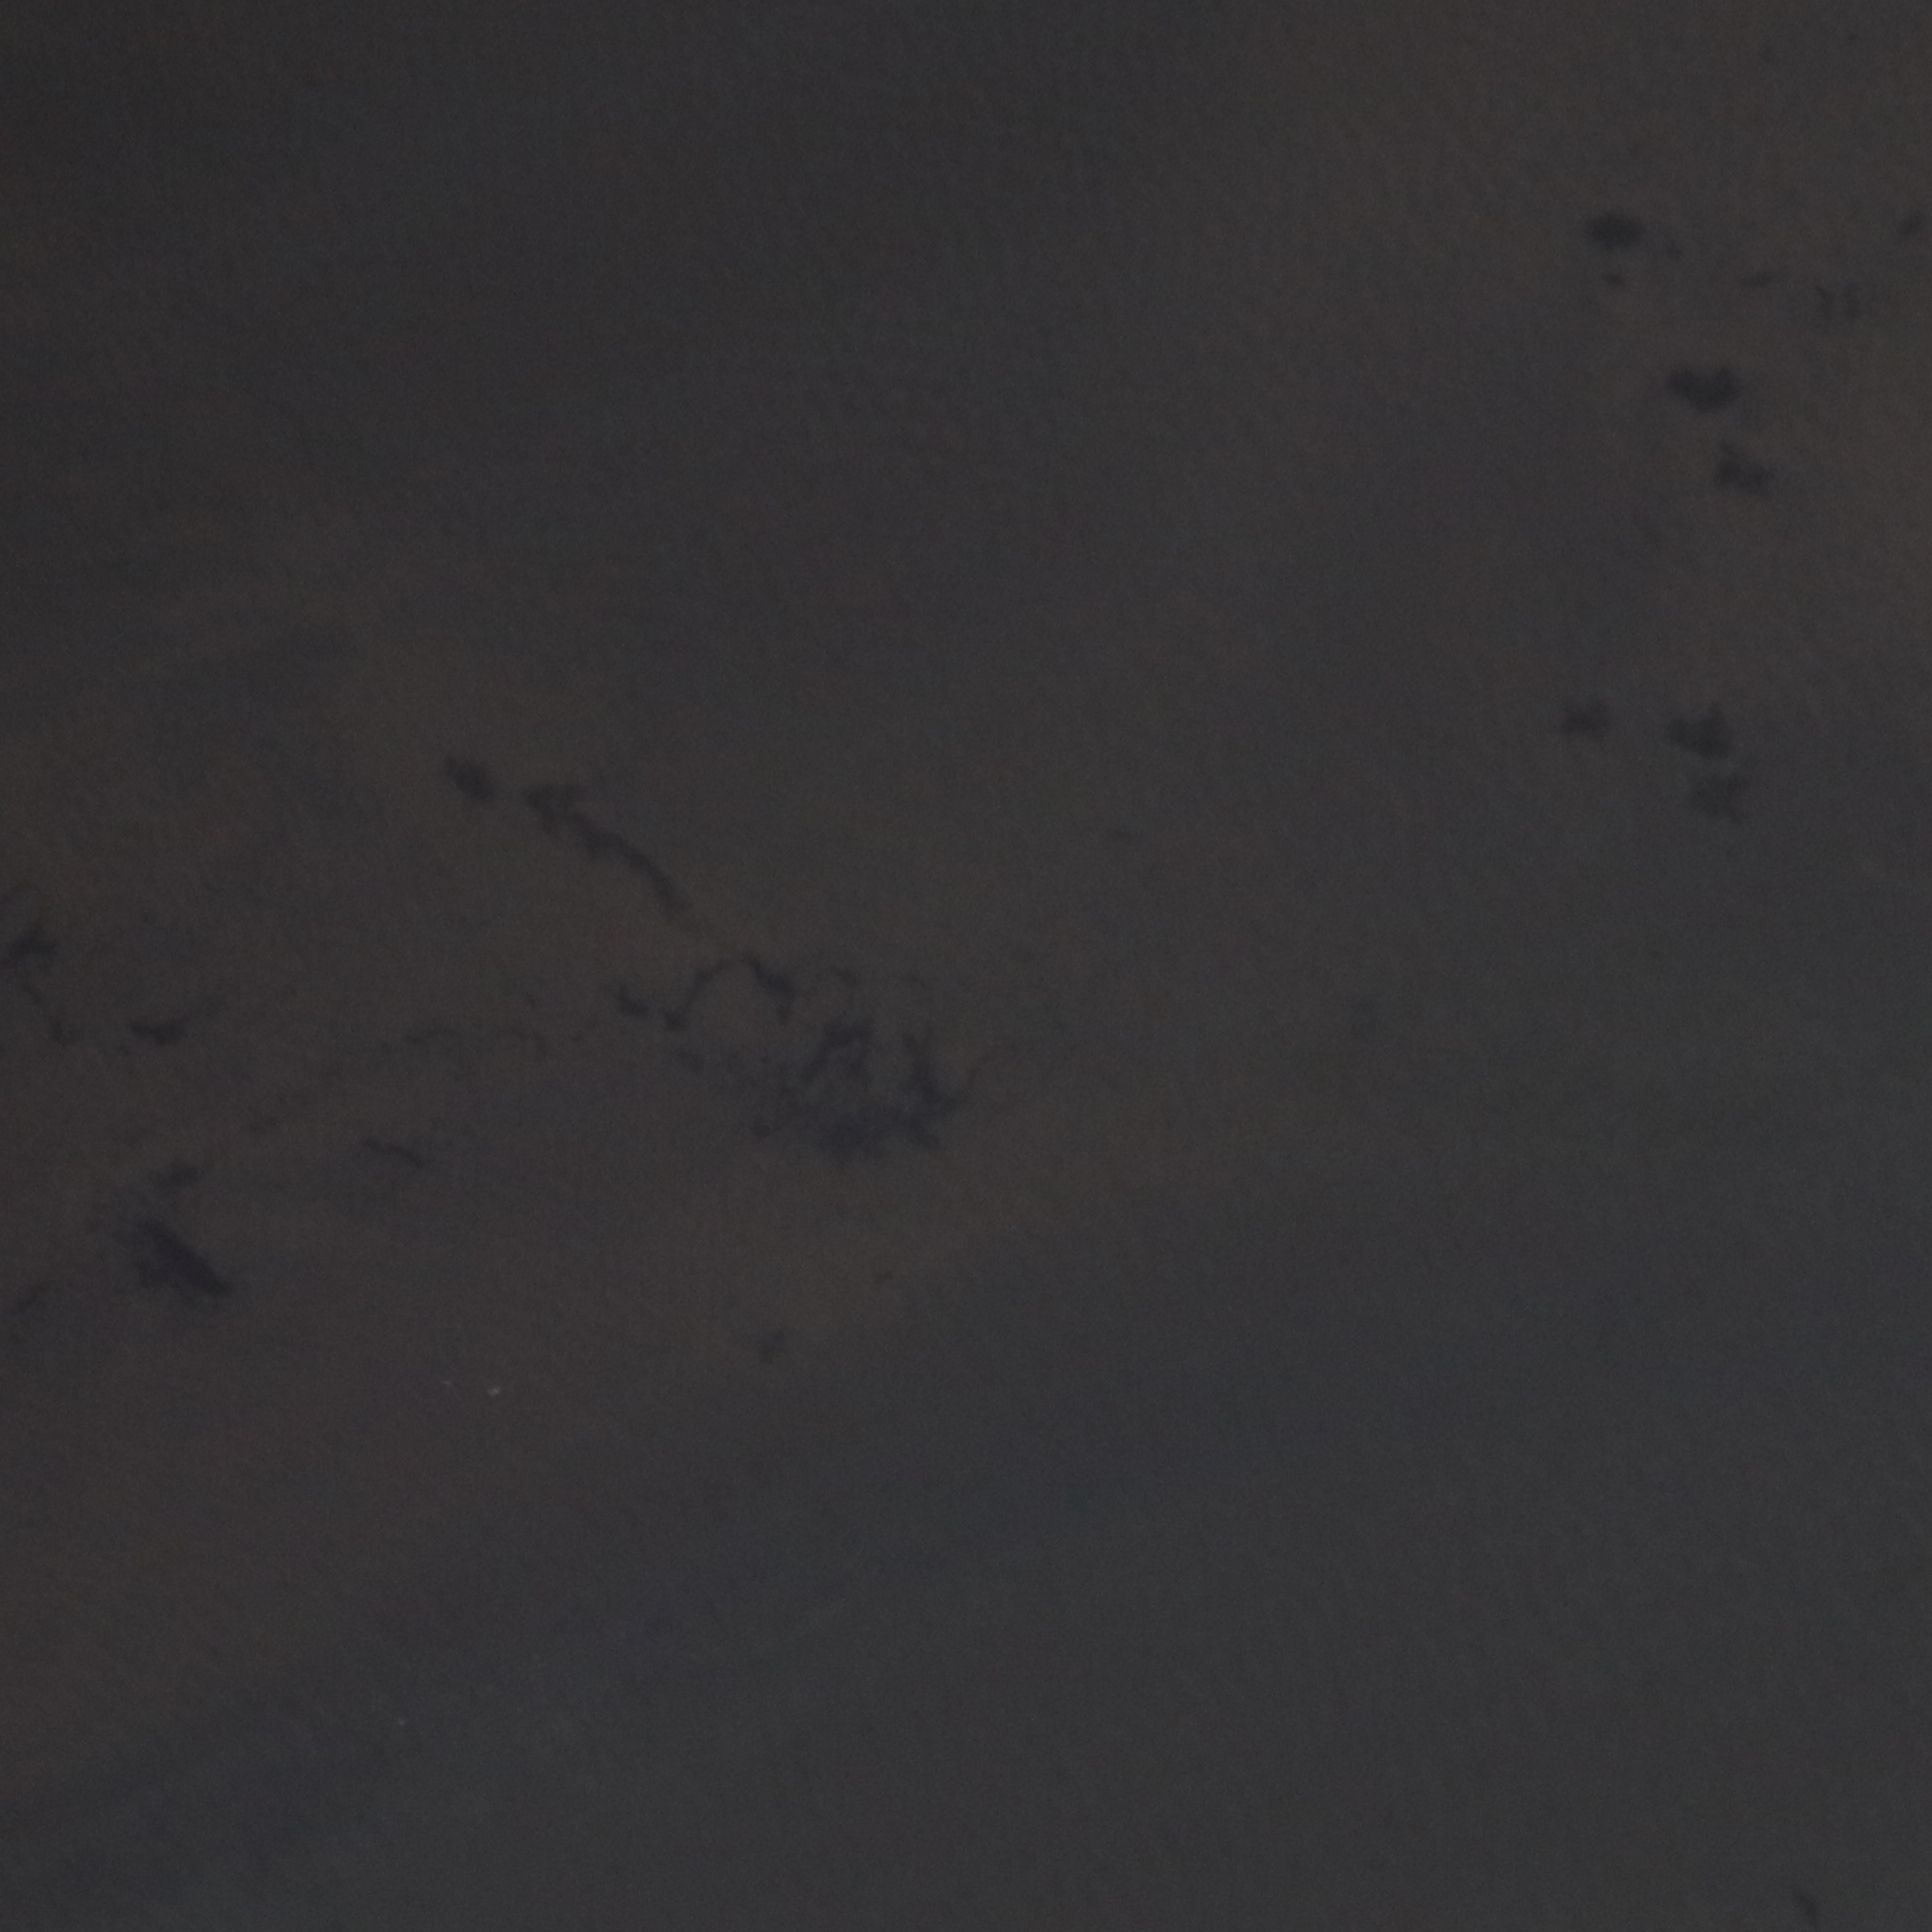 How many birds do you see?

0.